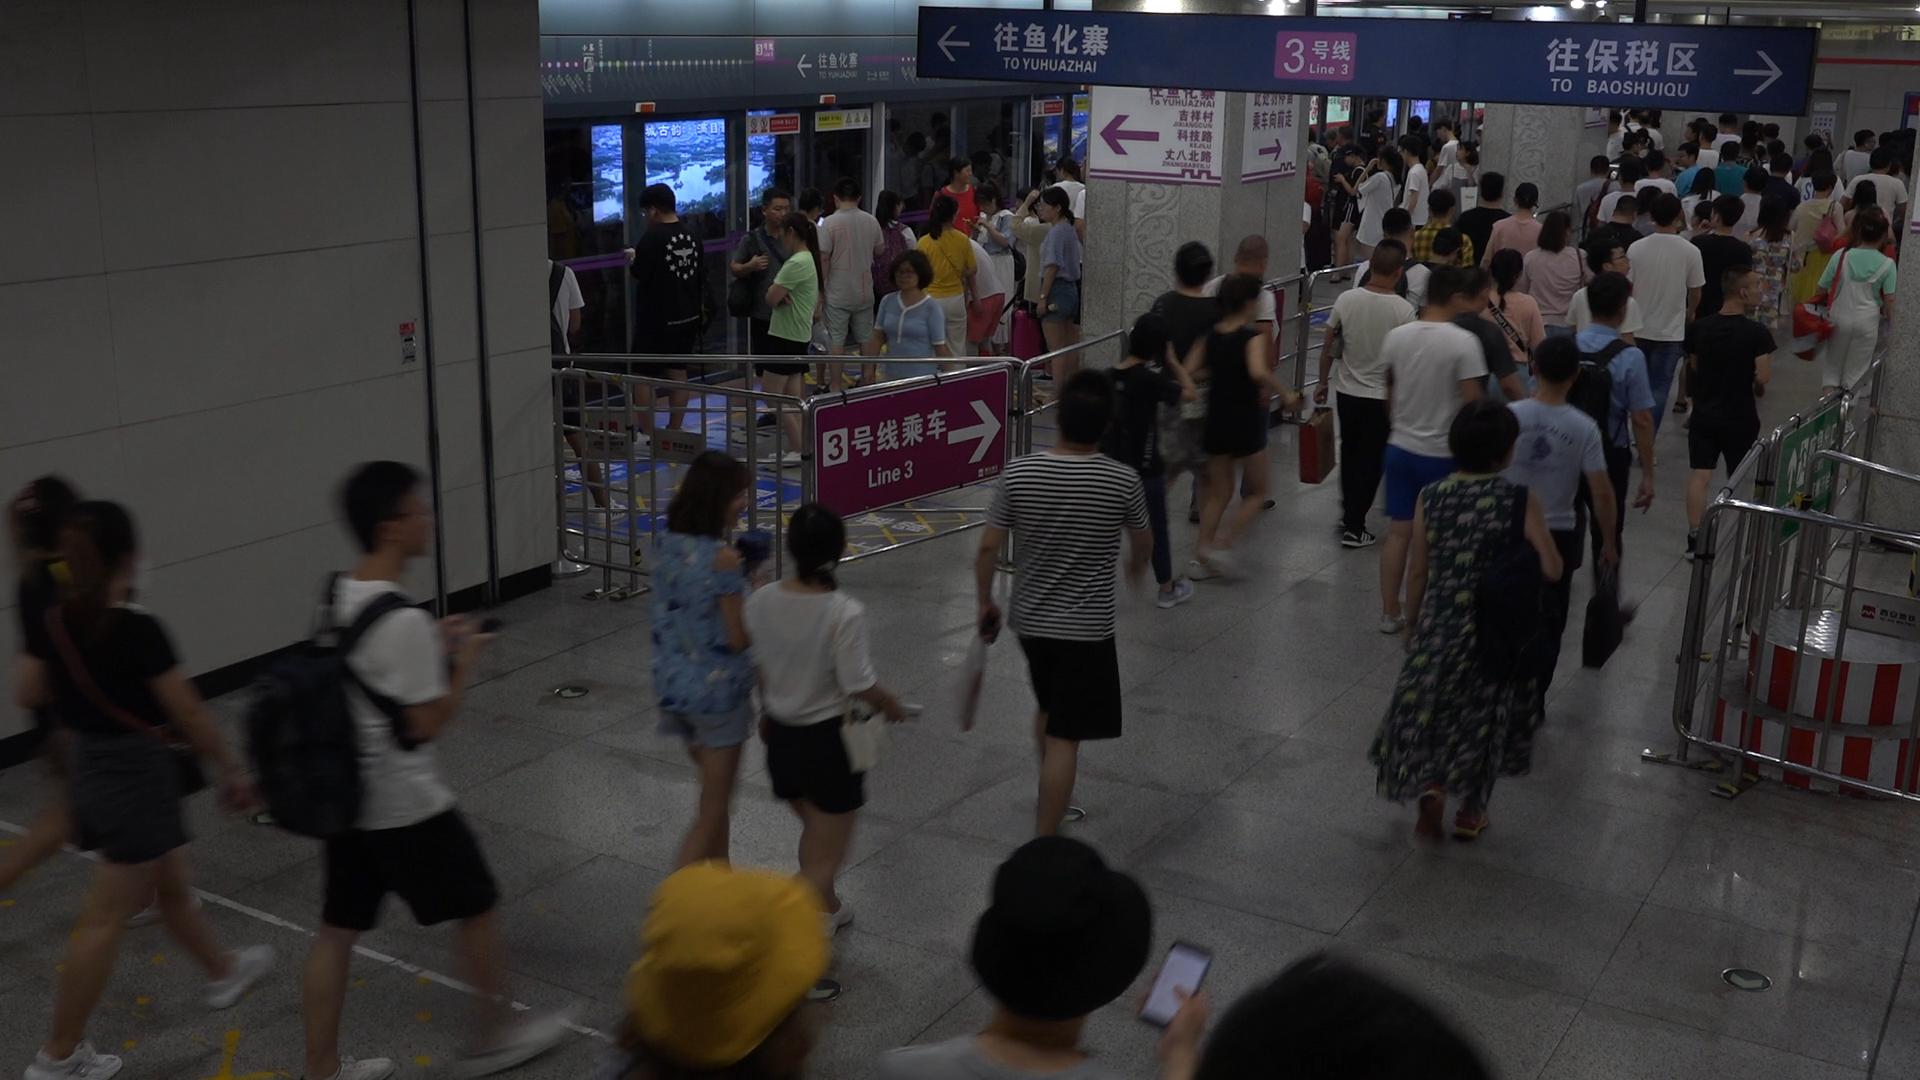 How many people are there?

96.